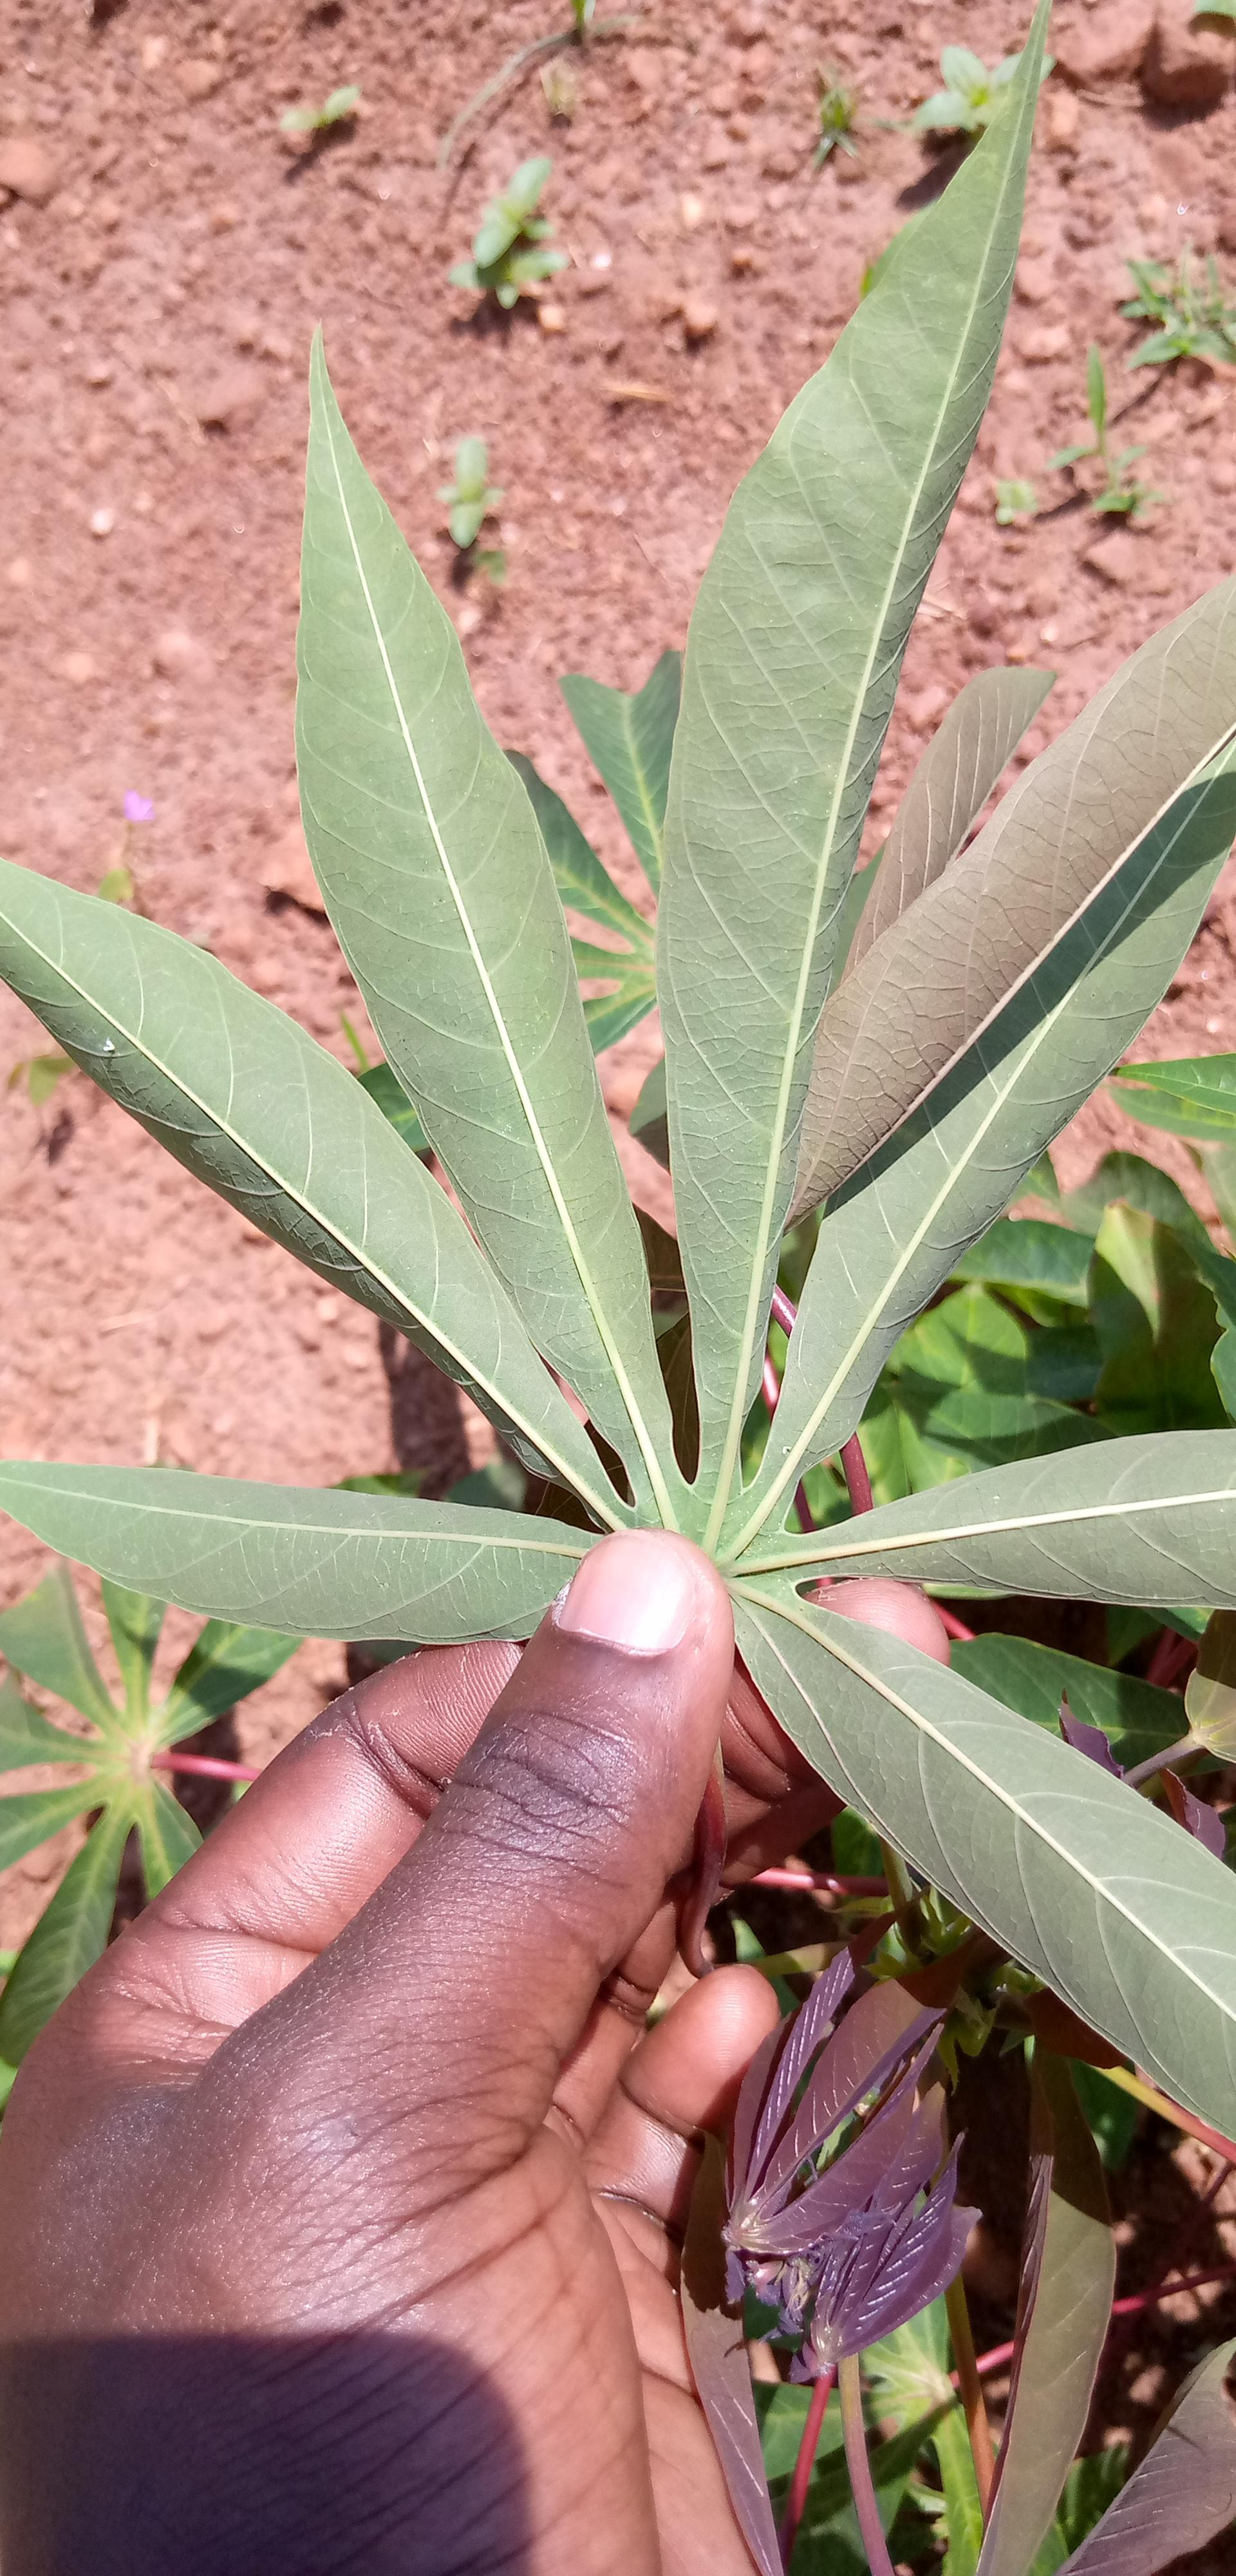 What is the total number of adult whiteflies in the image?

1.